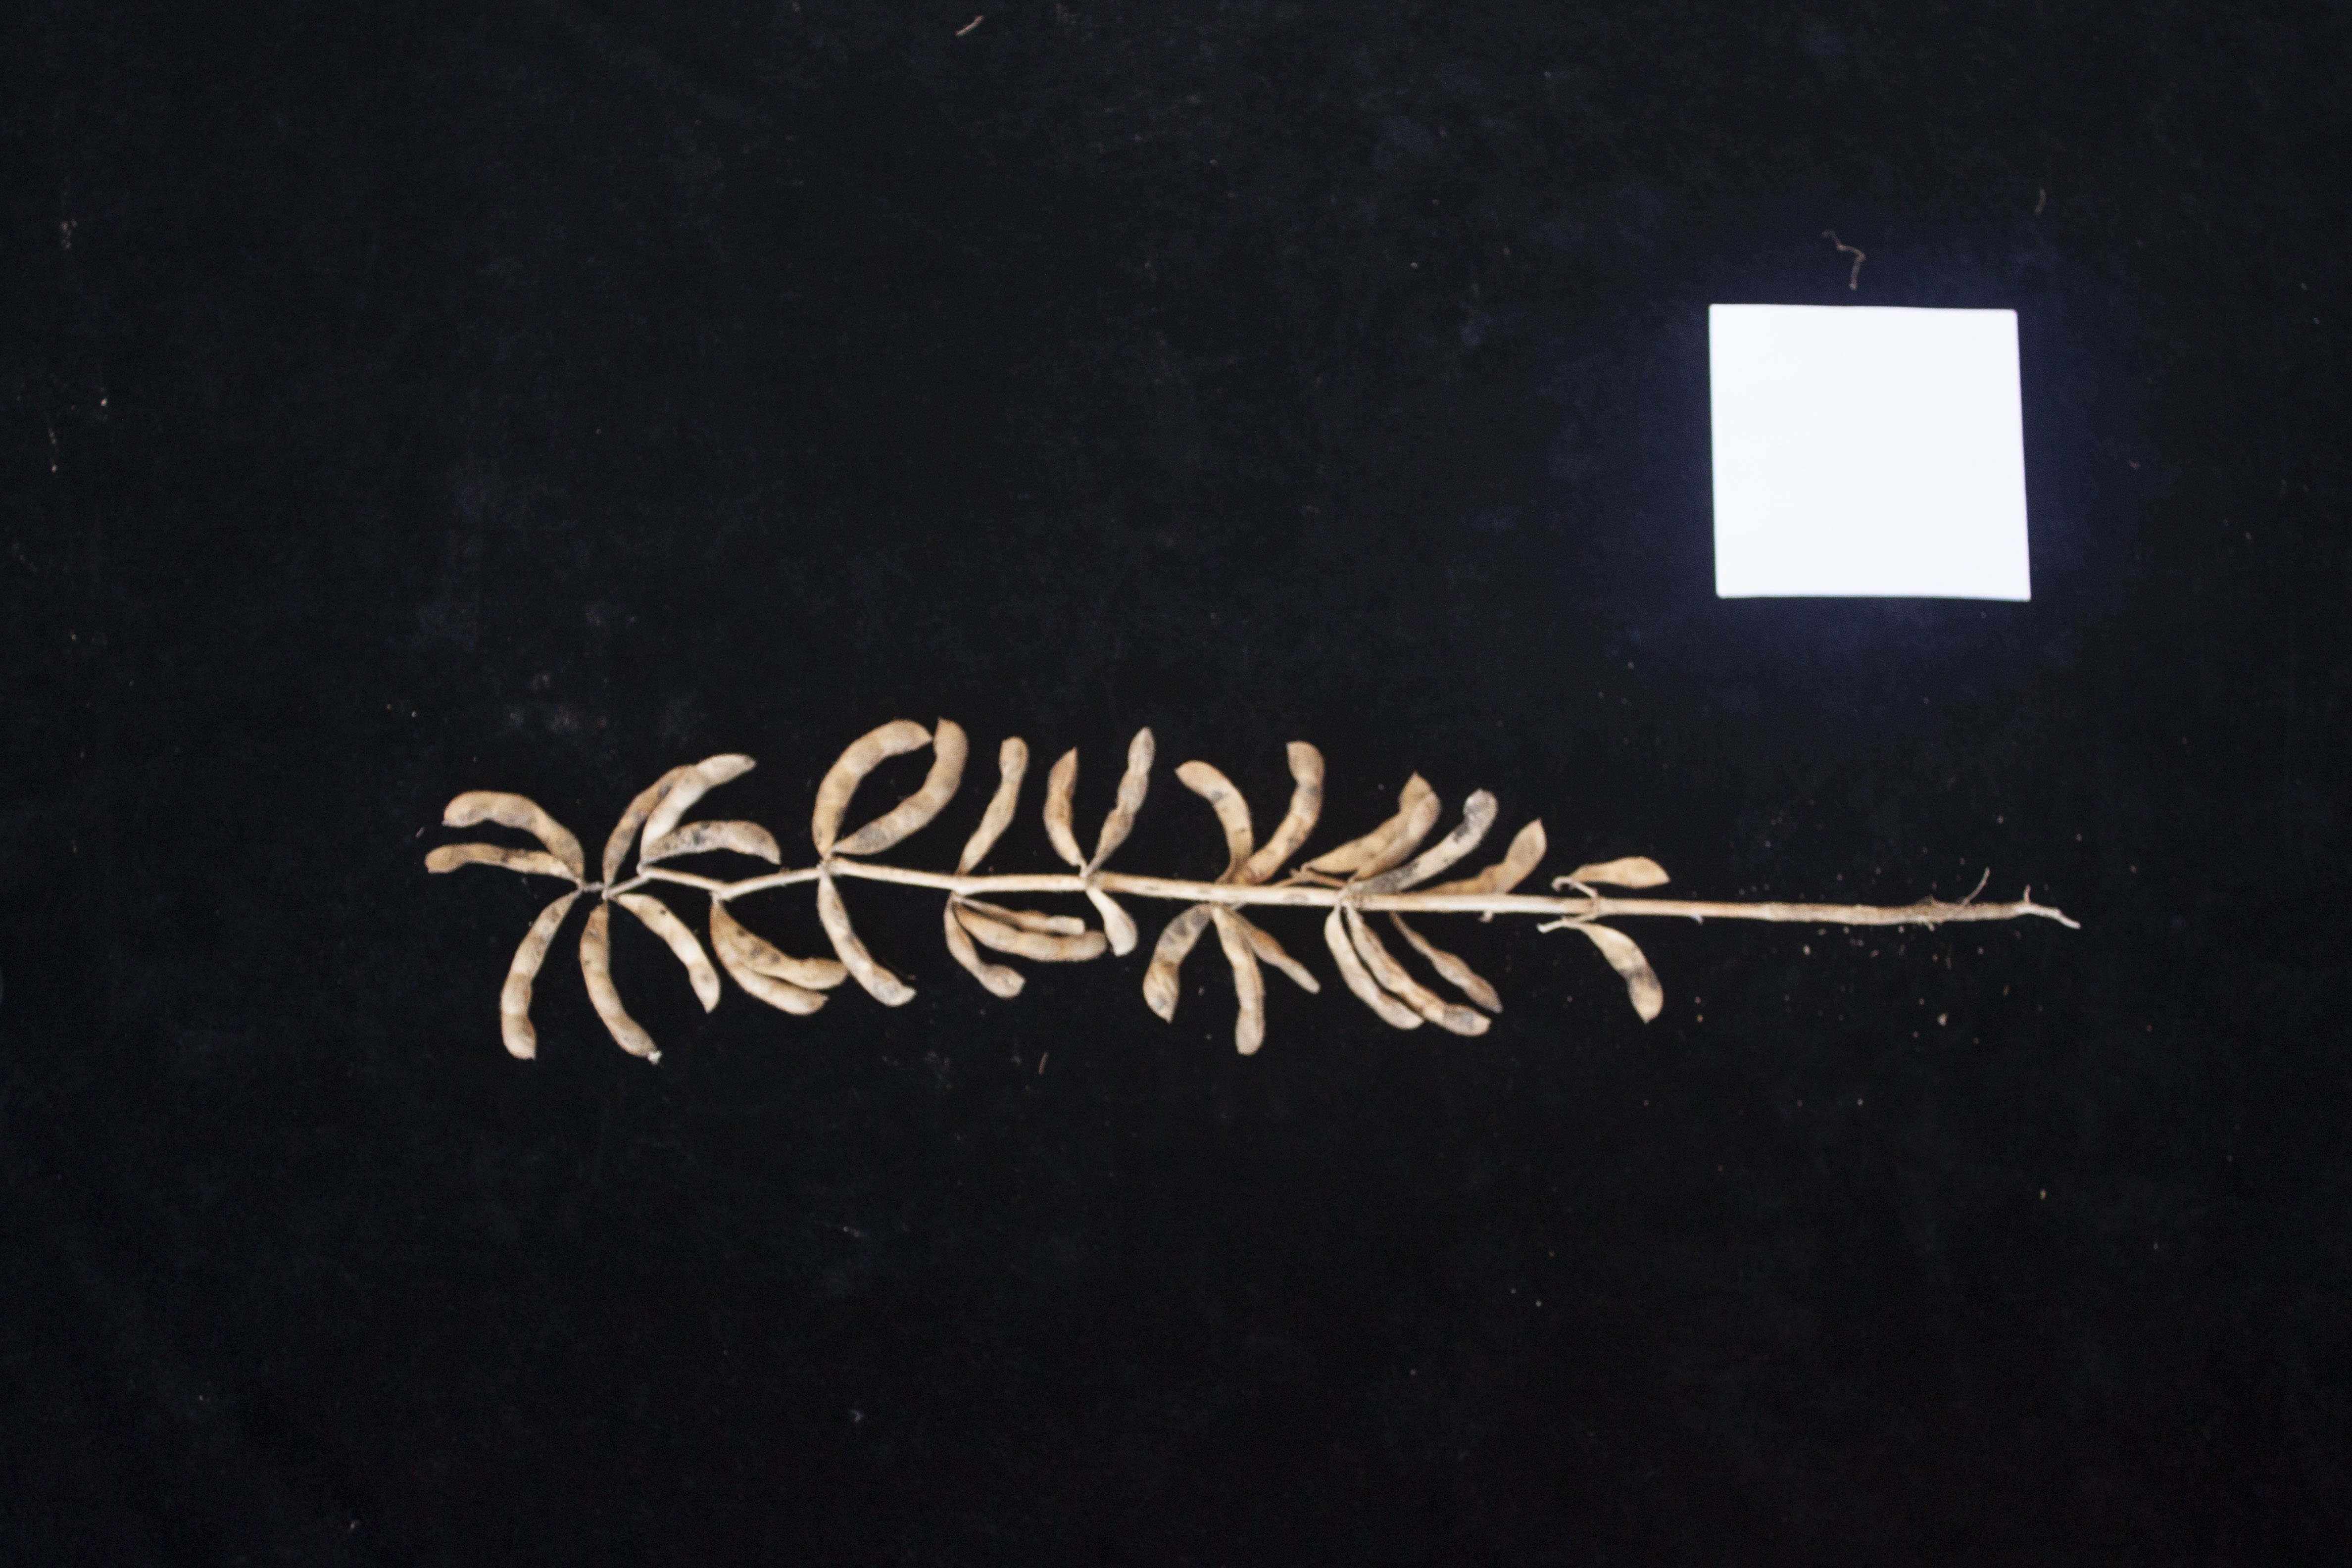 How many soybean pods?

33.